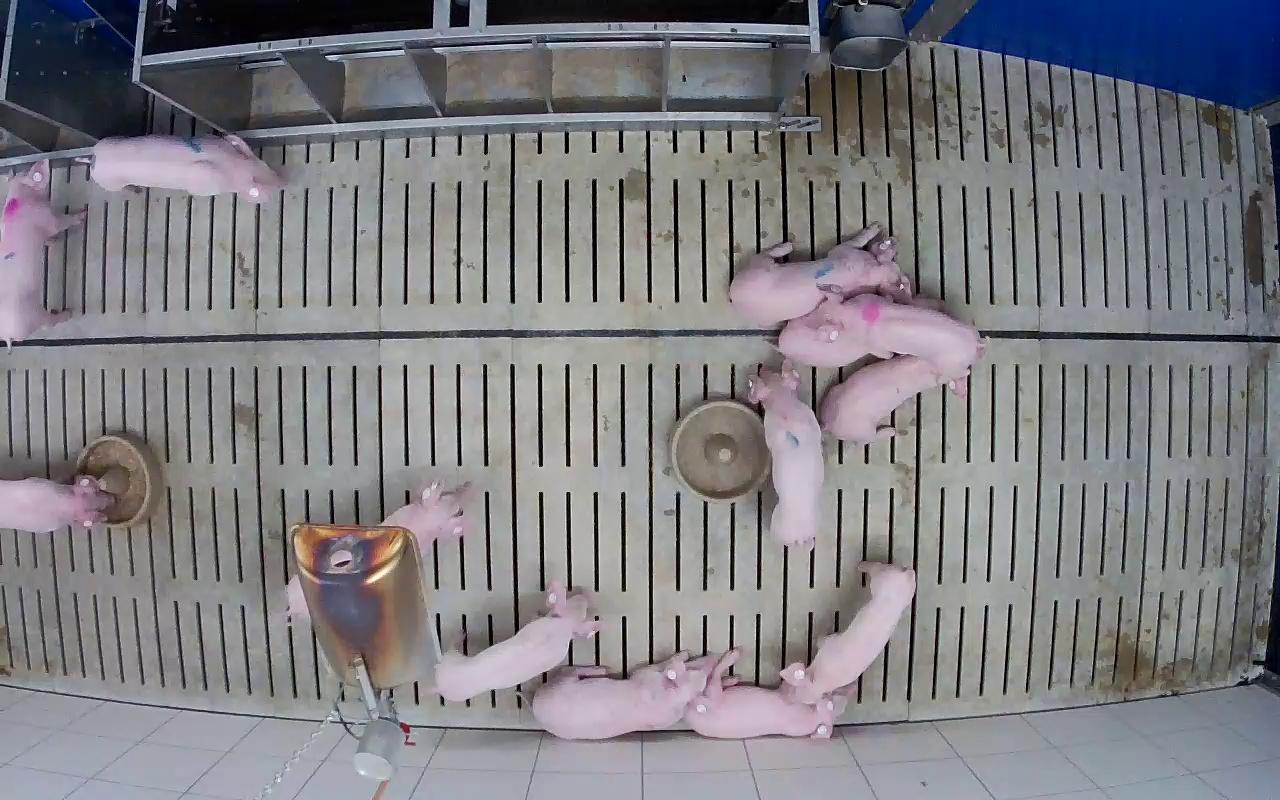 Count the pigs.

13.